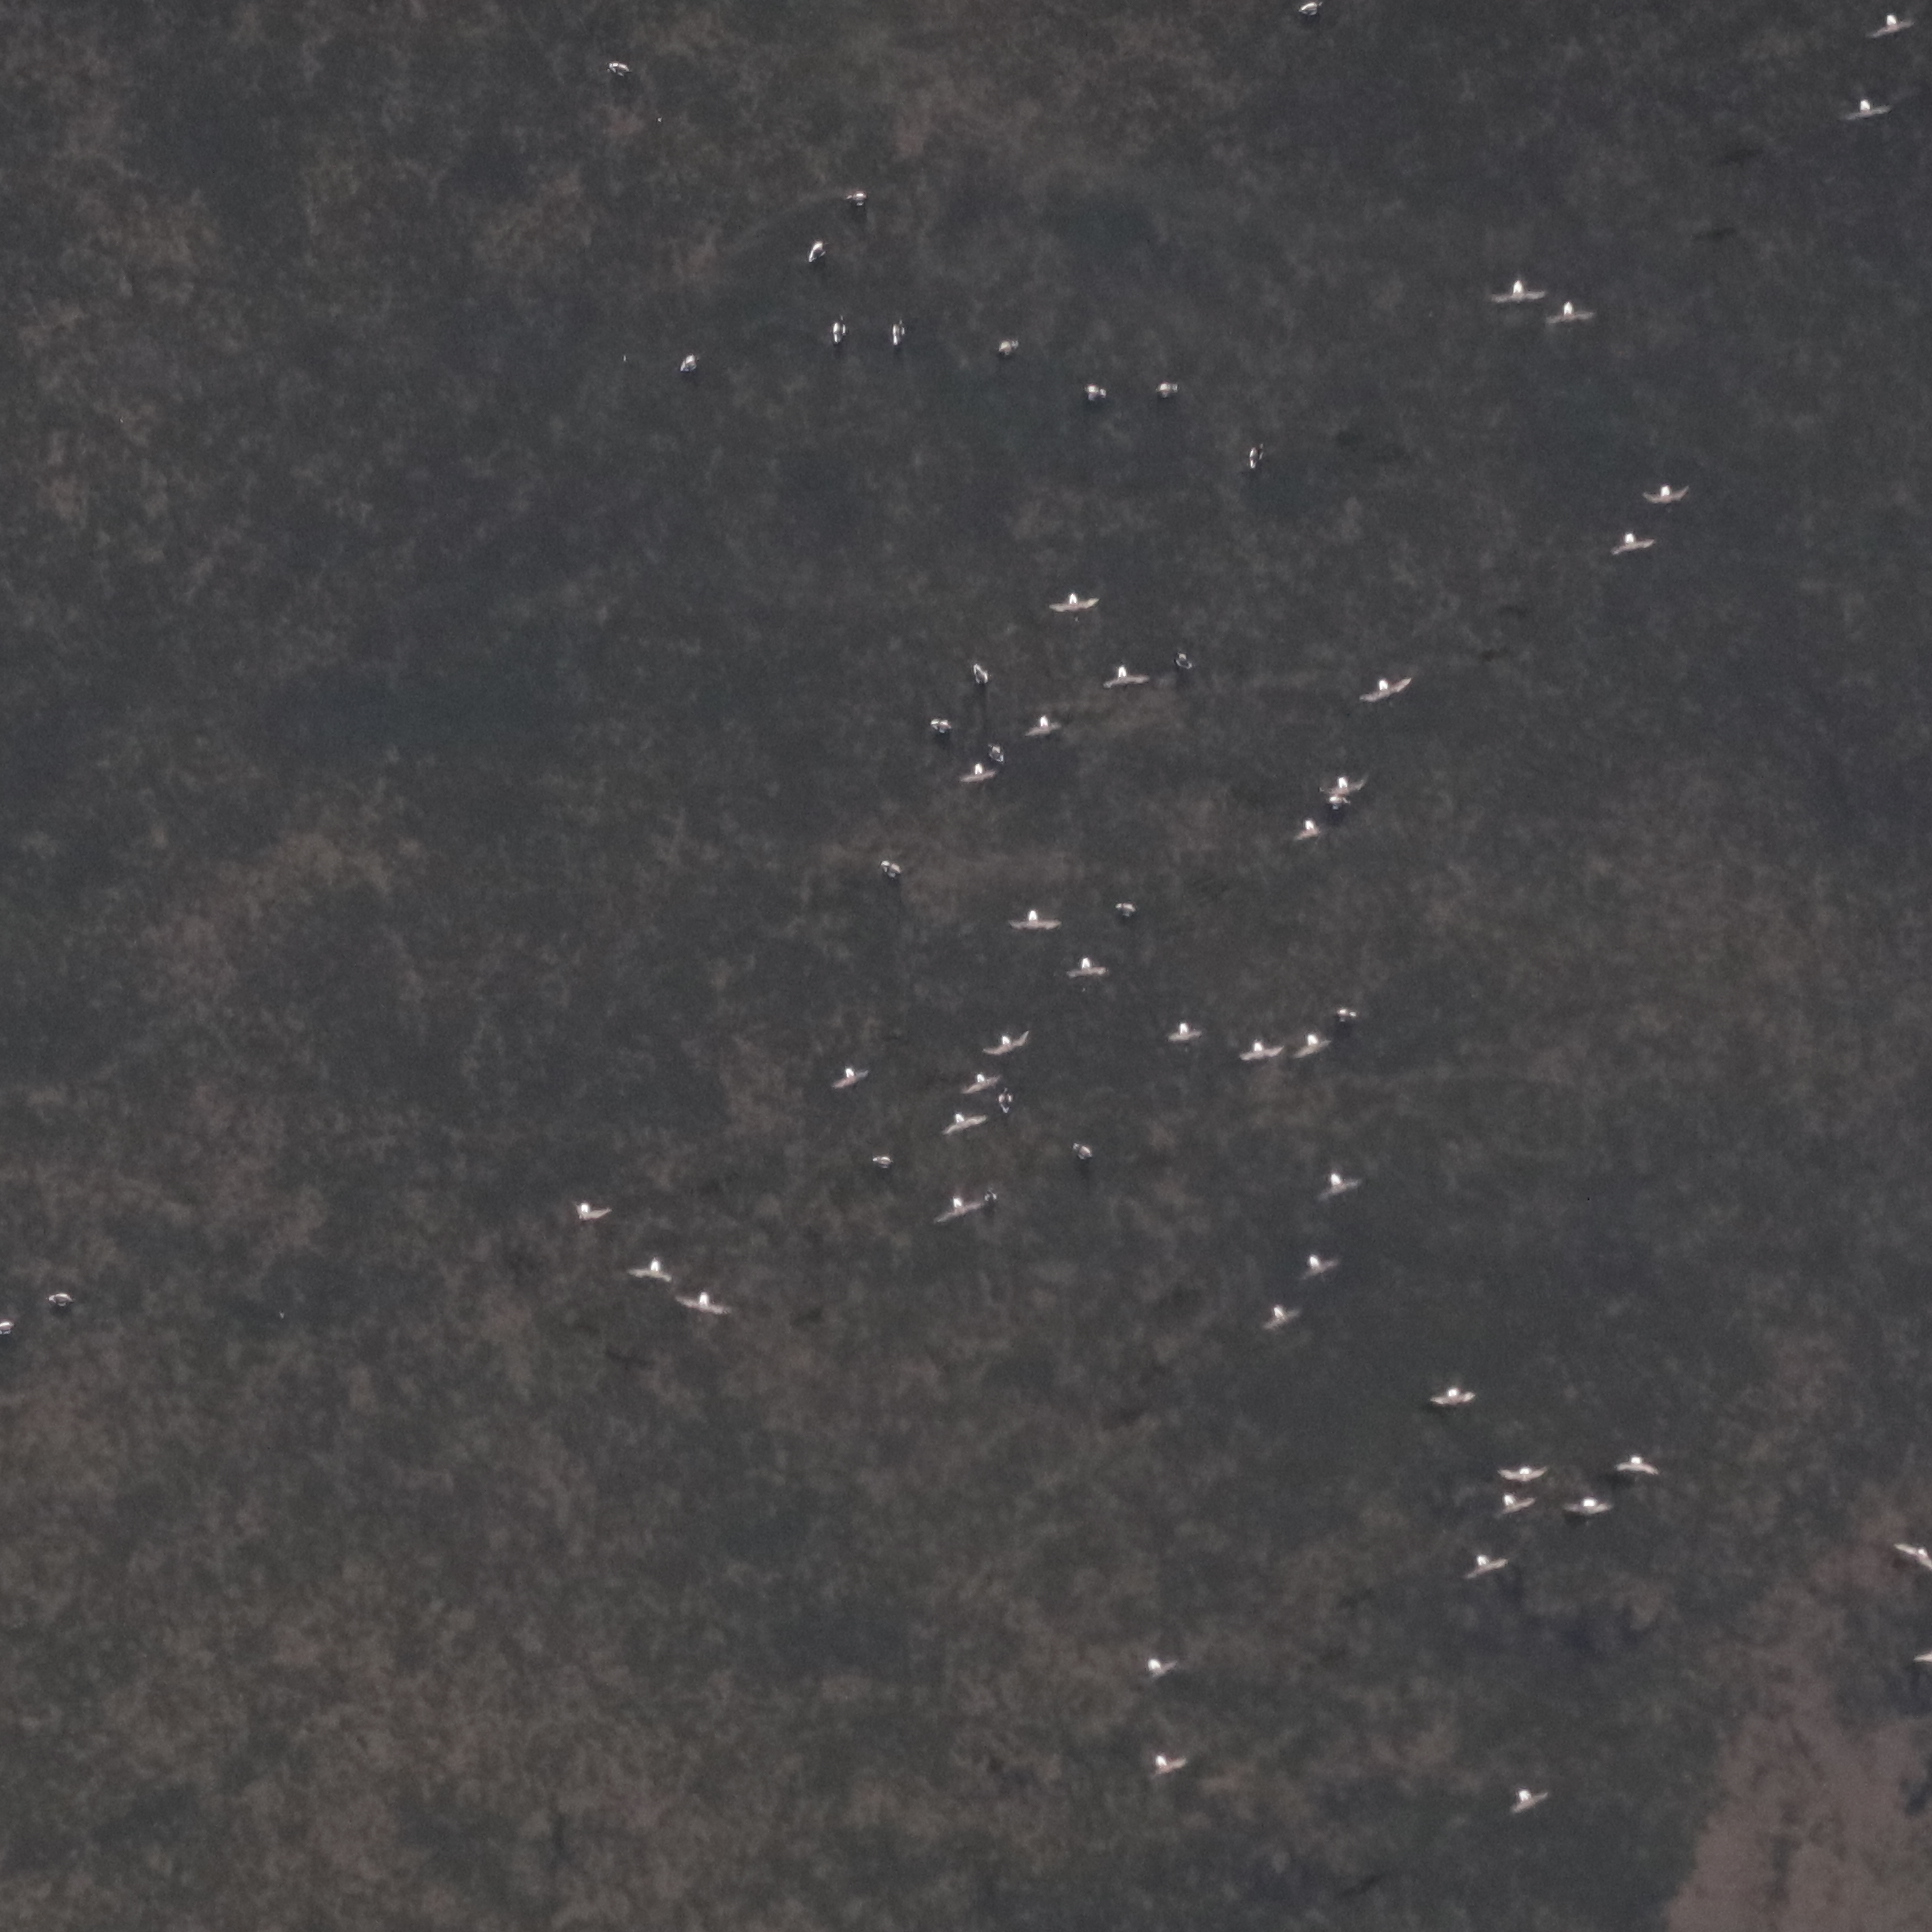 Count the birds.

64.